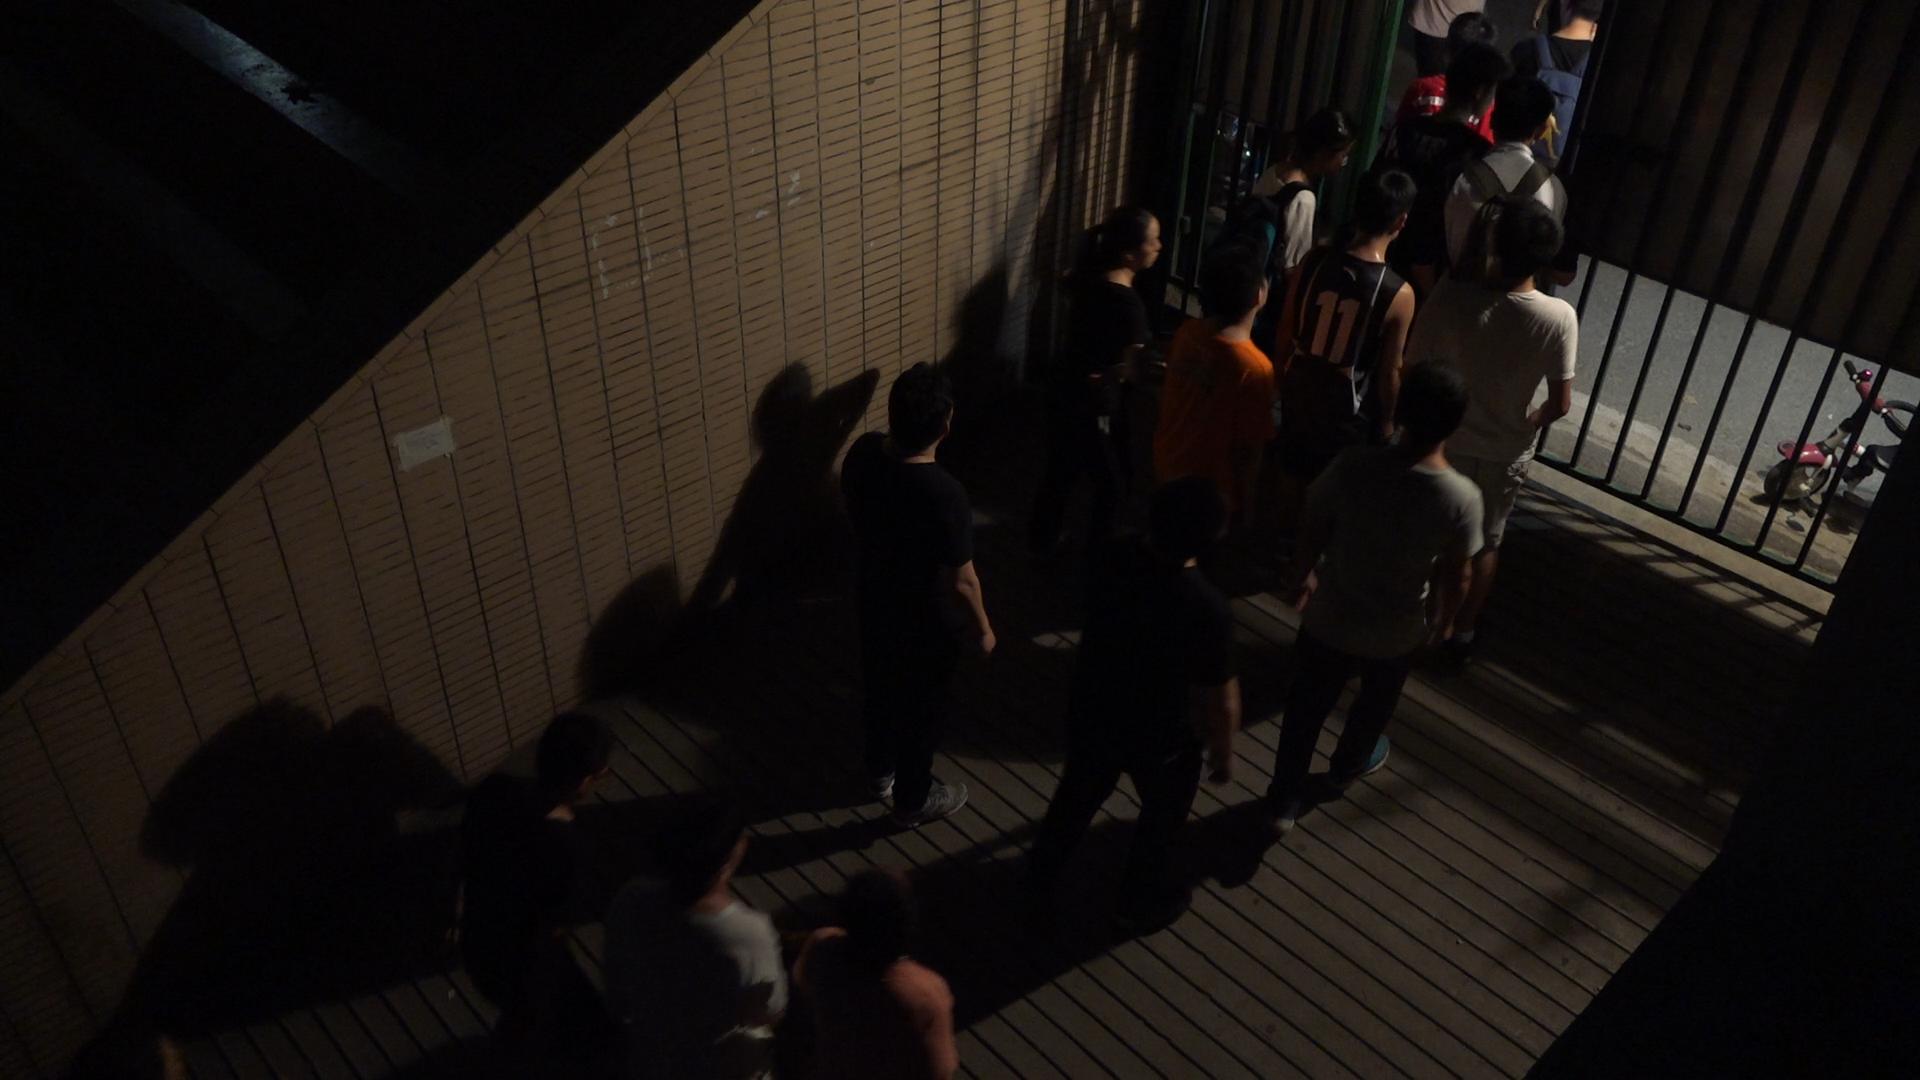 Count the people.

12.